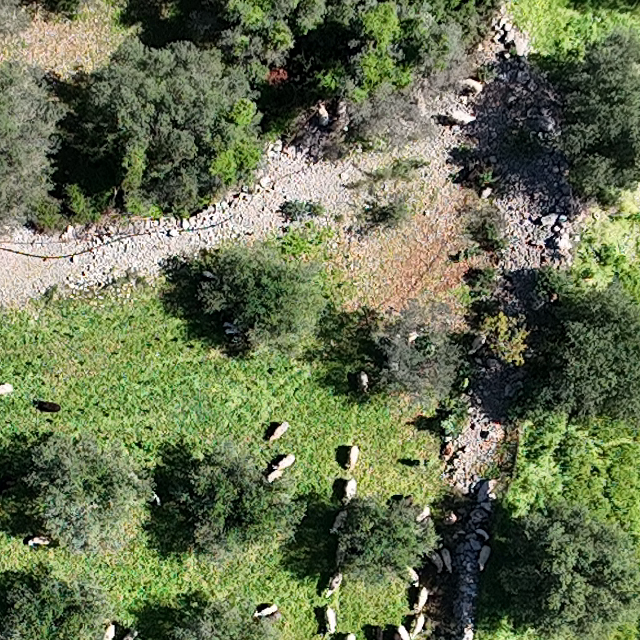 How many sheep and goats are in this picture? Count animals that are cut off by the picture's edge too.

42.